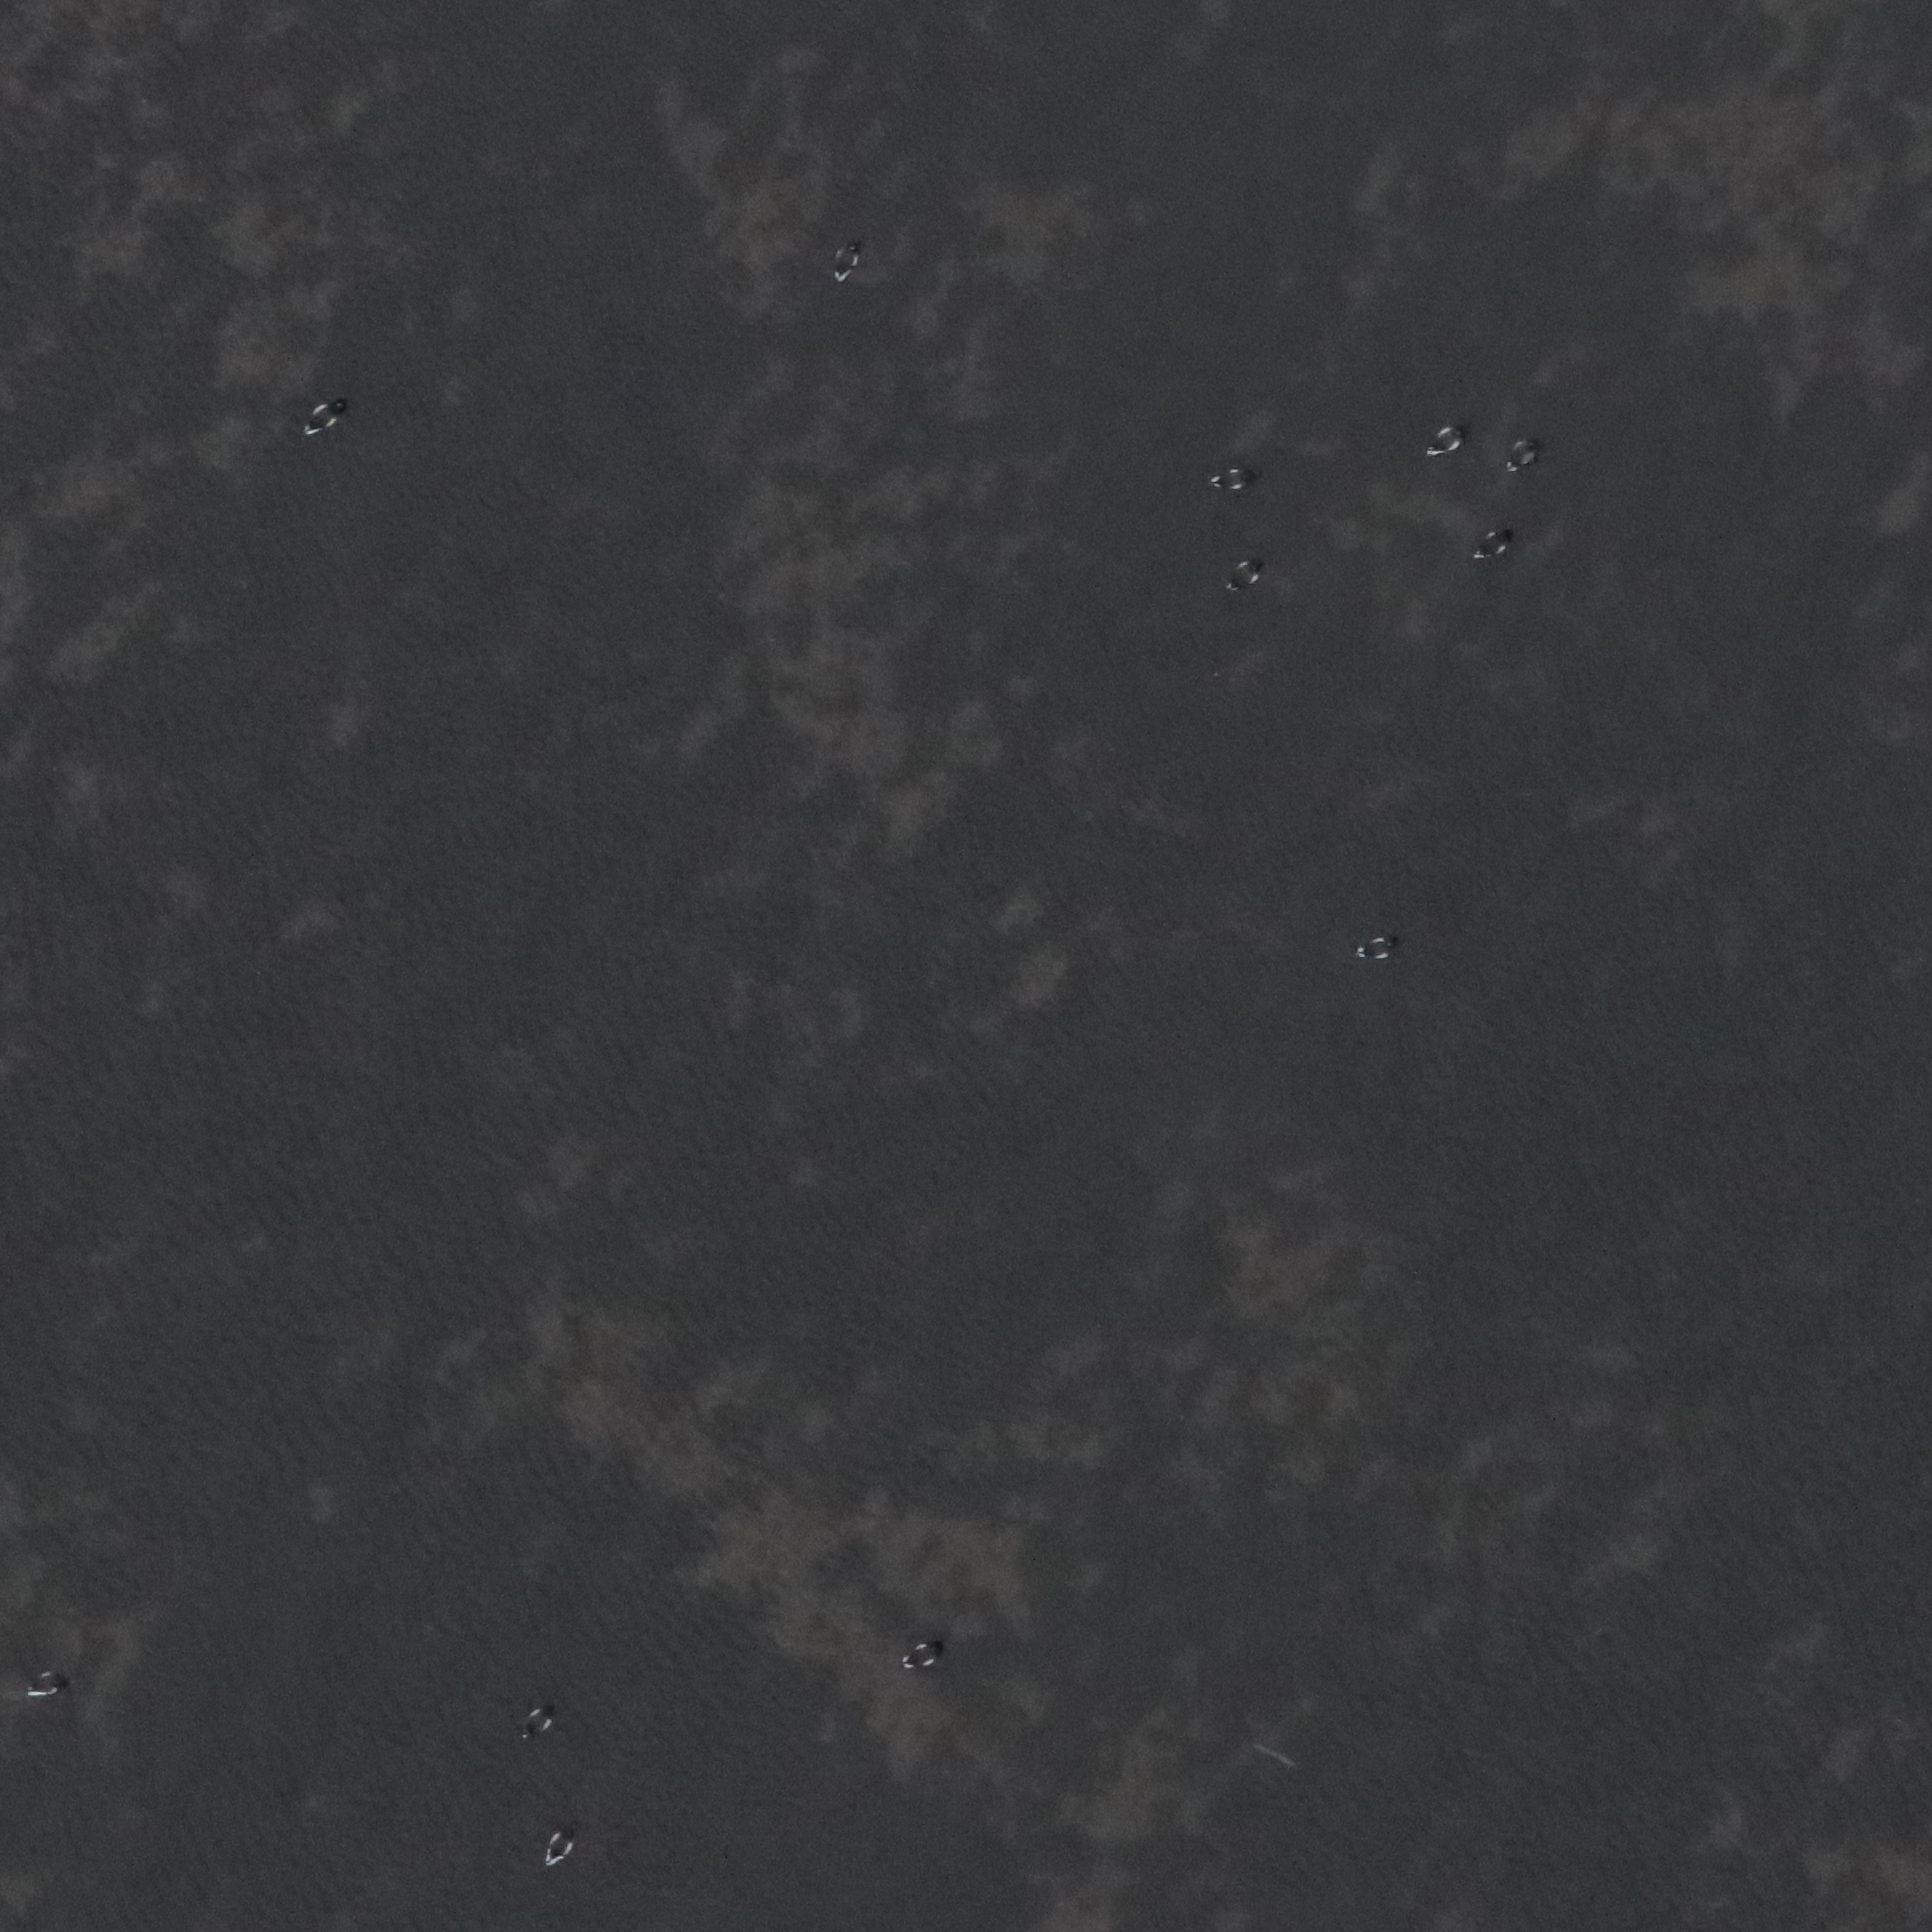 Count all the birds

12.